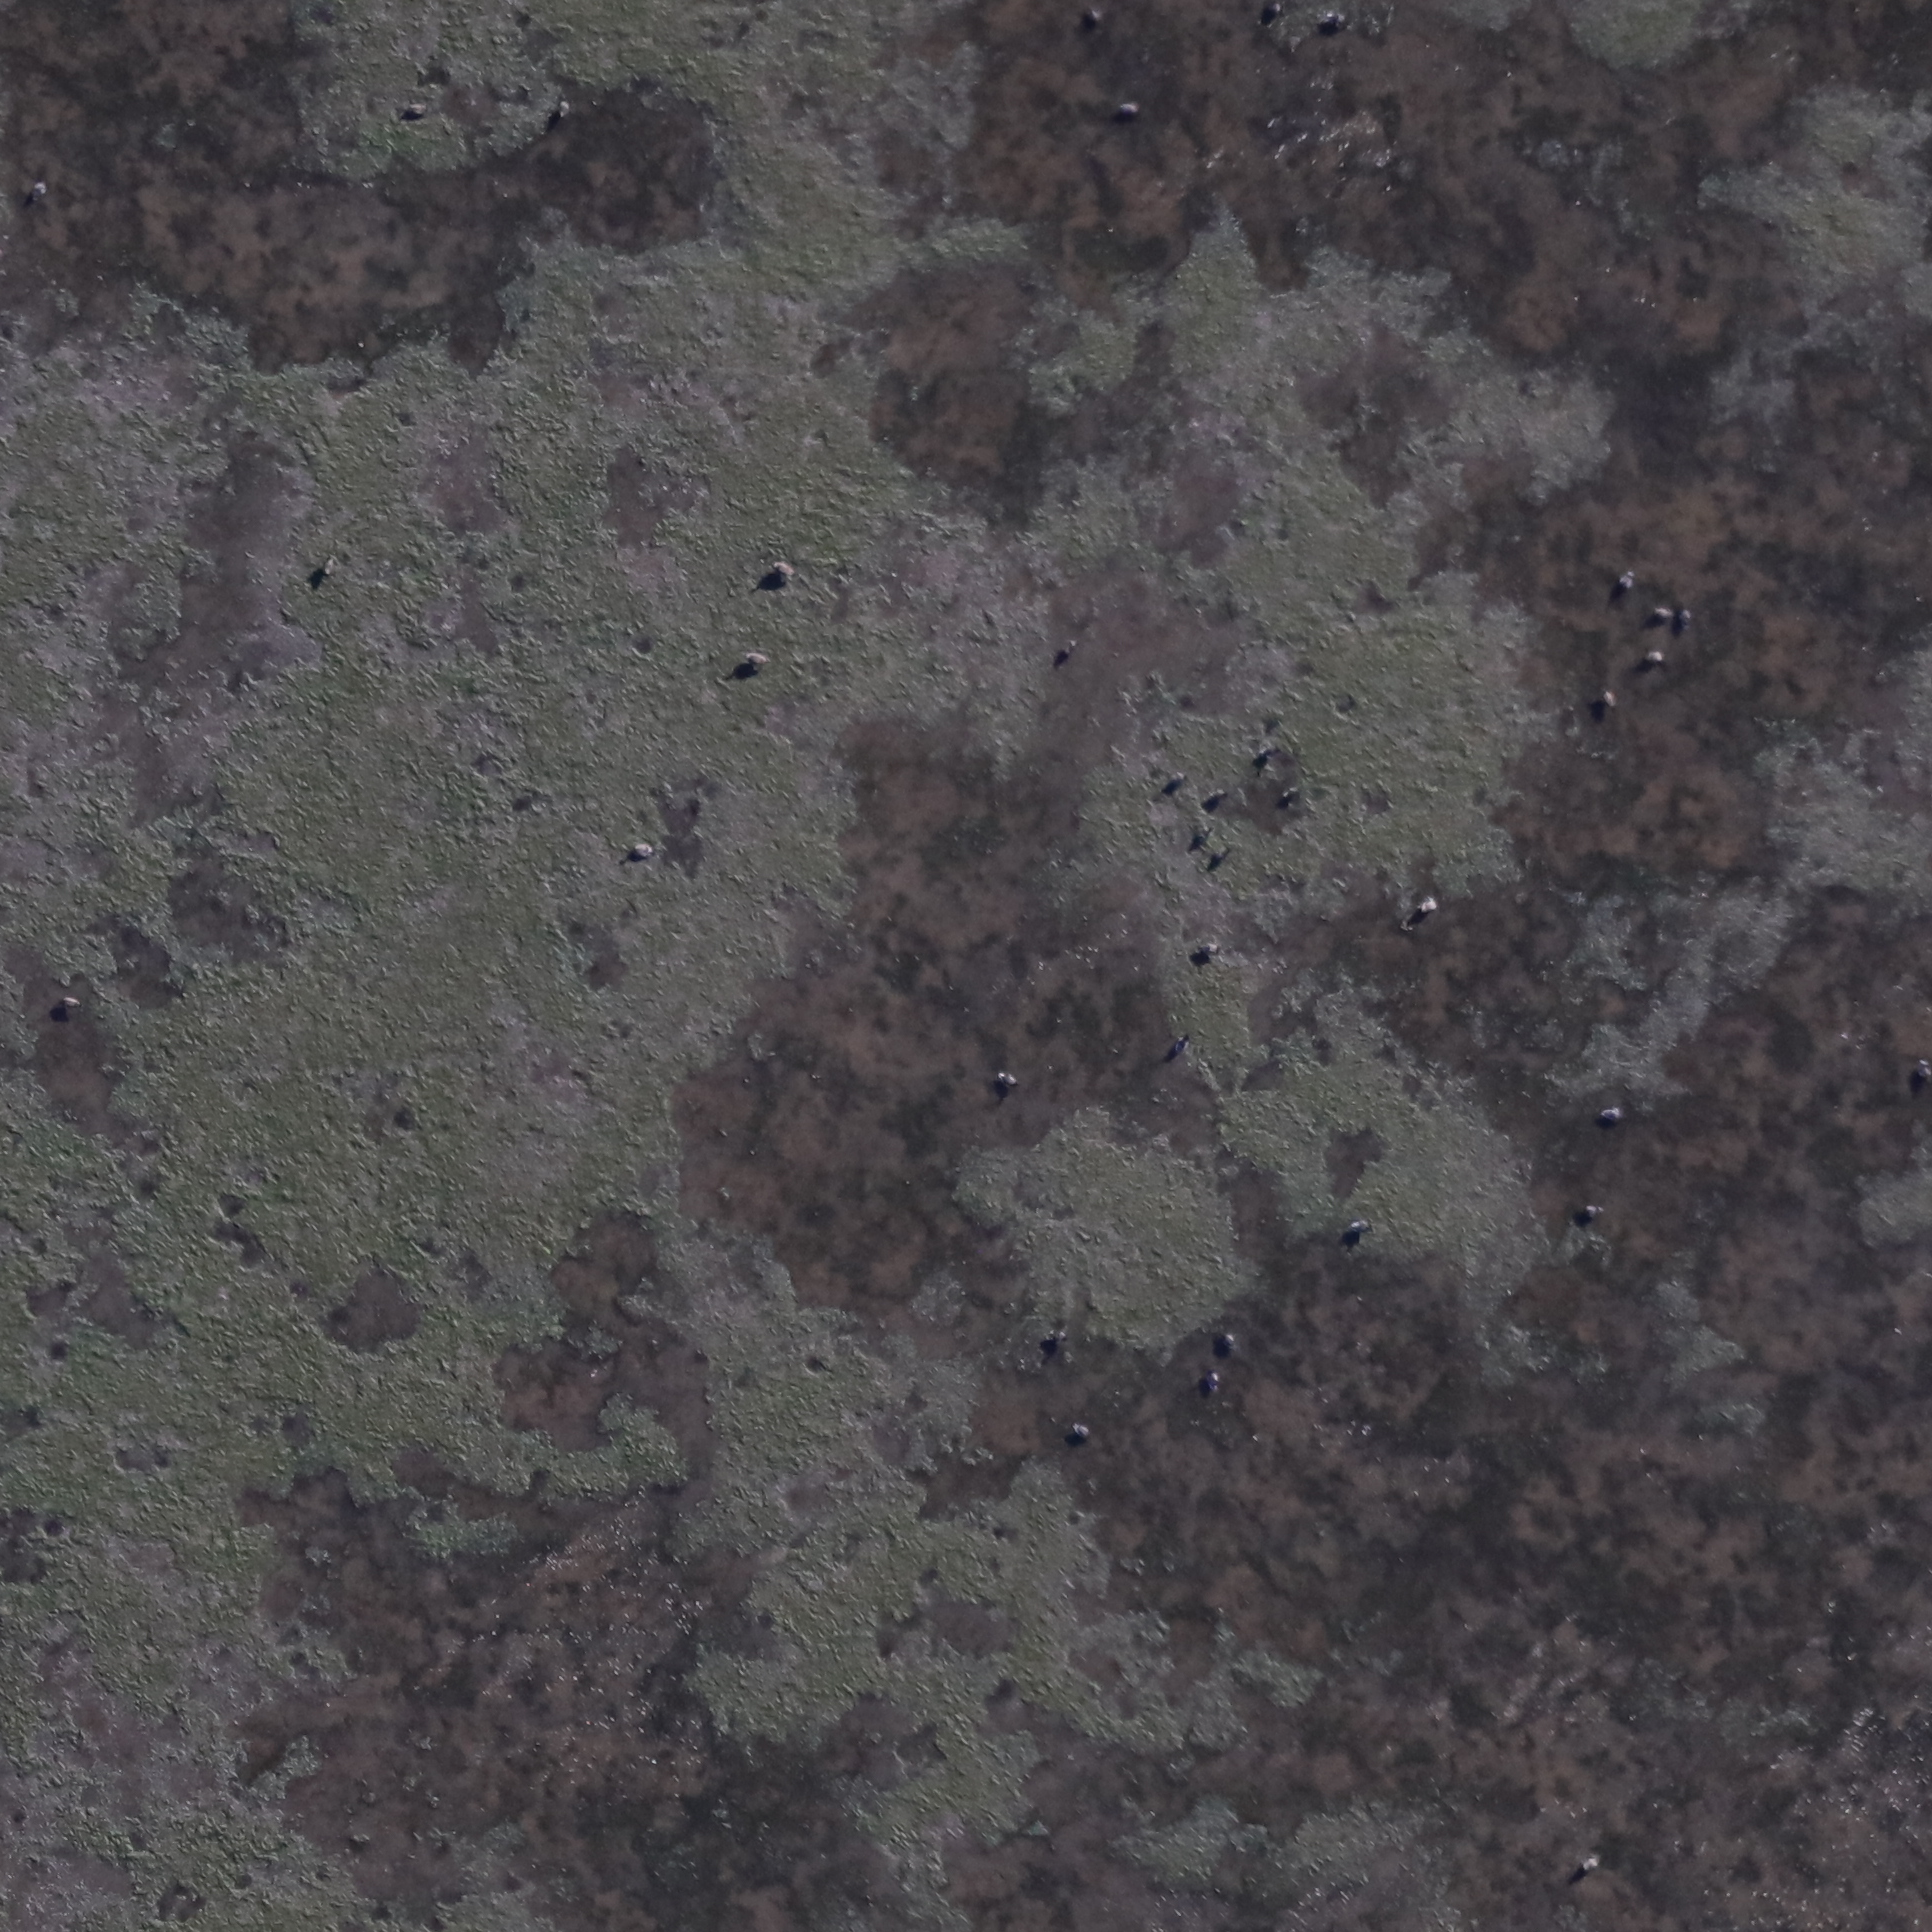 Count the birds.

37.